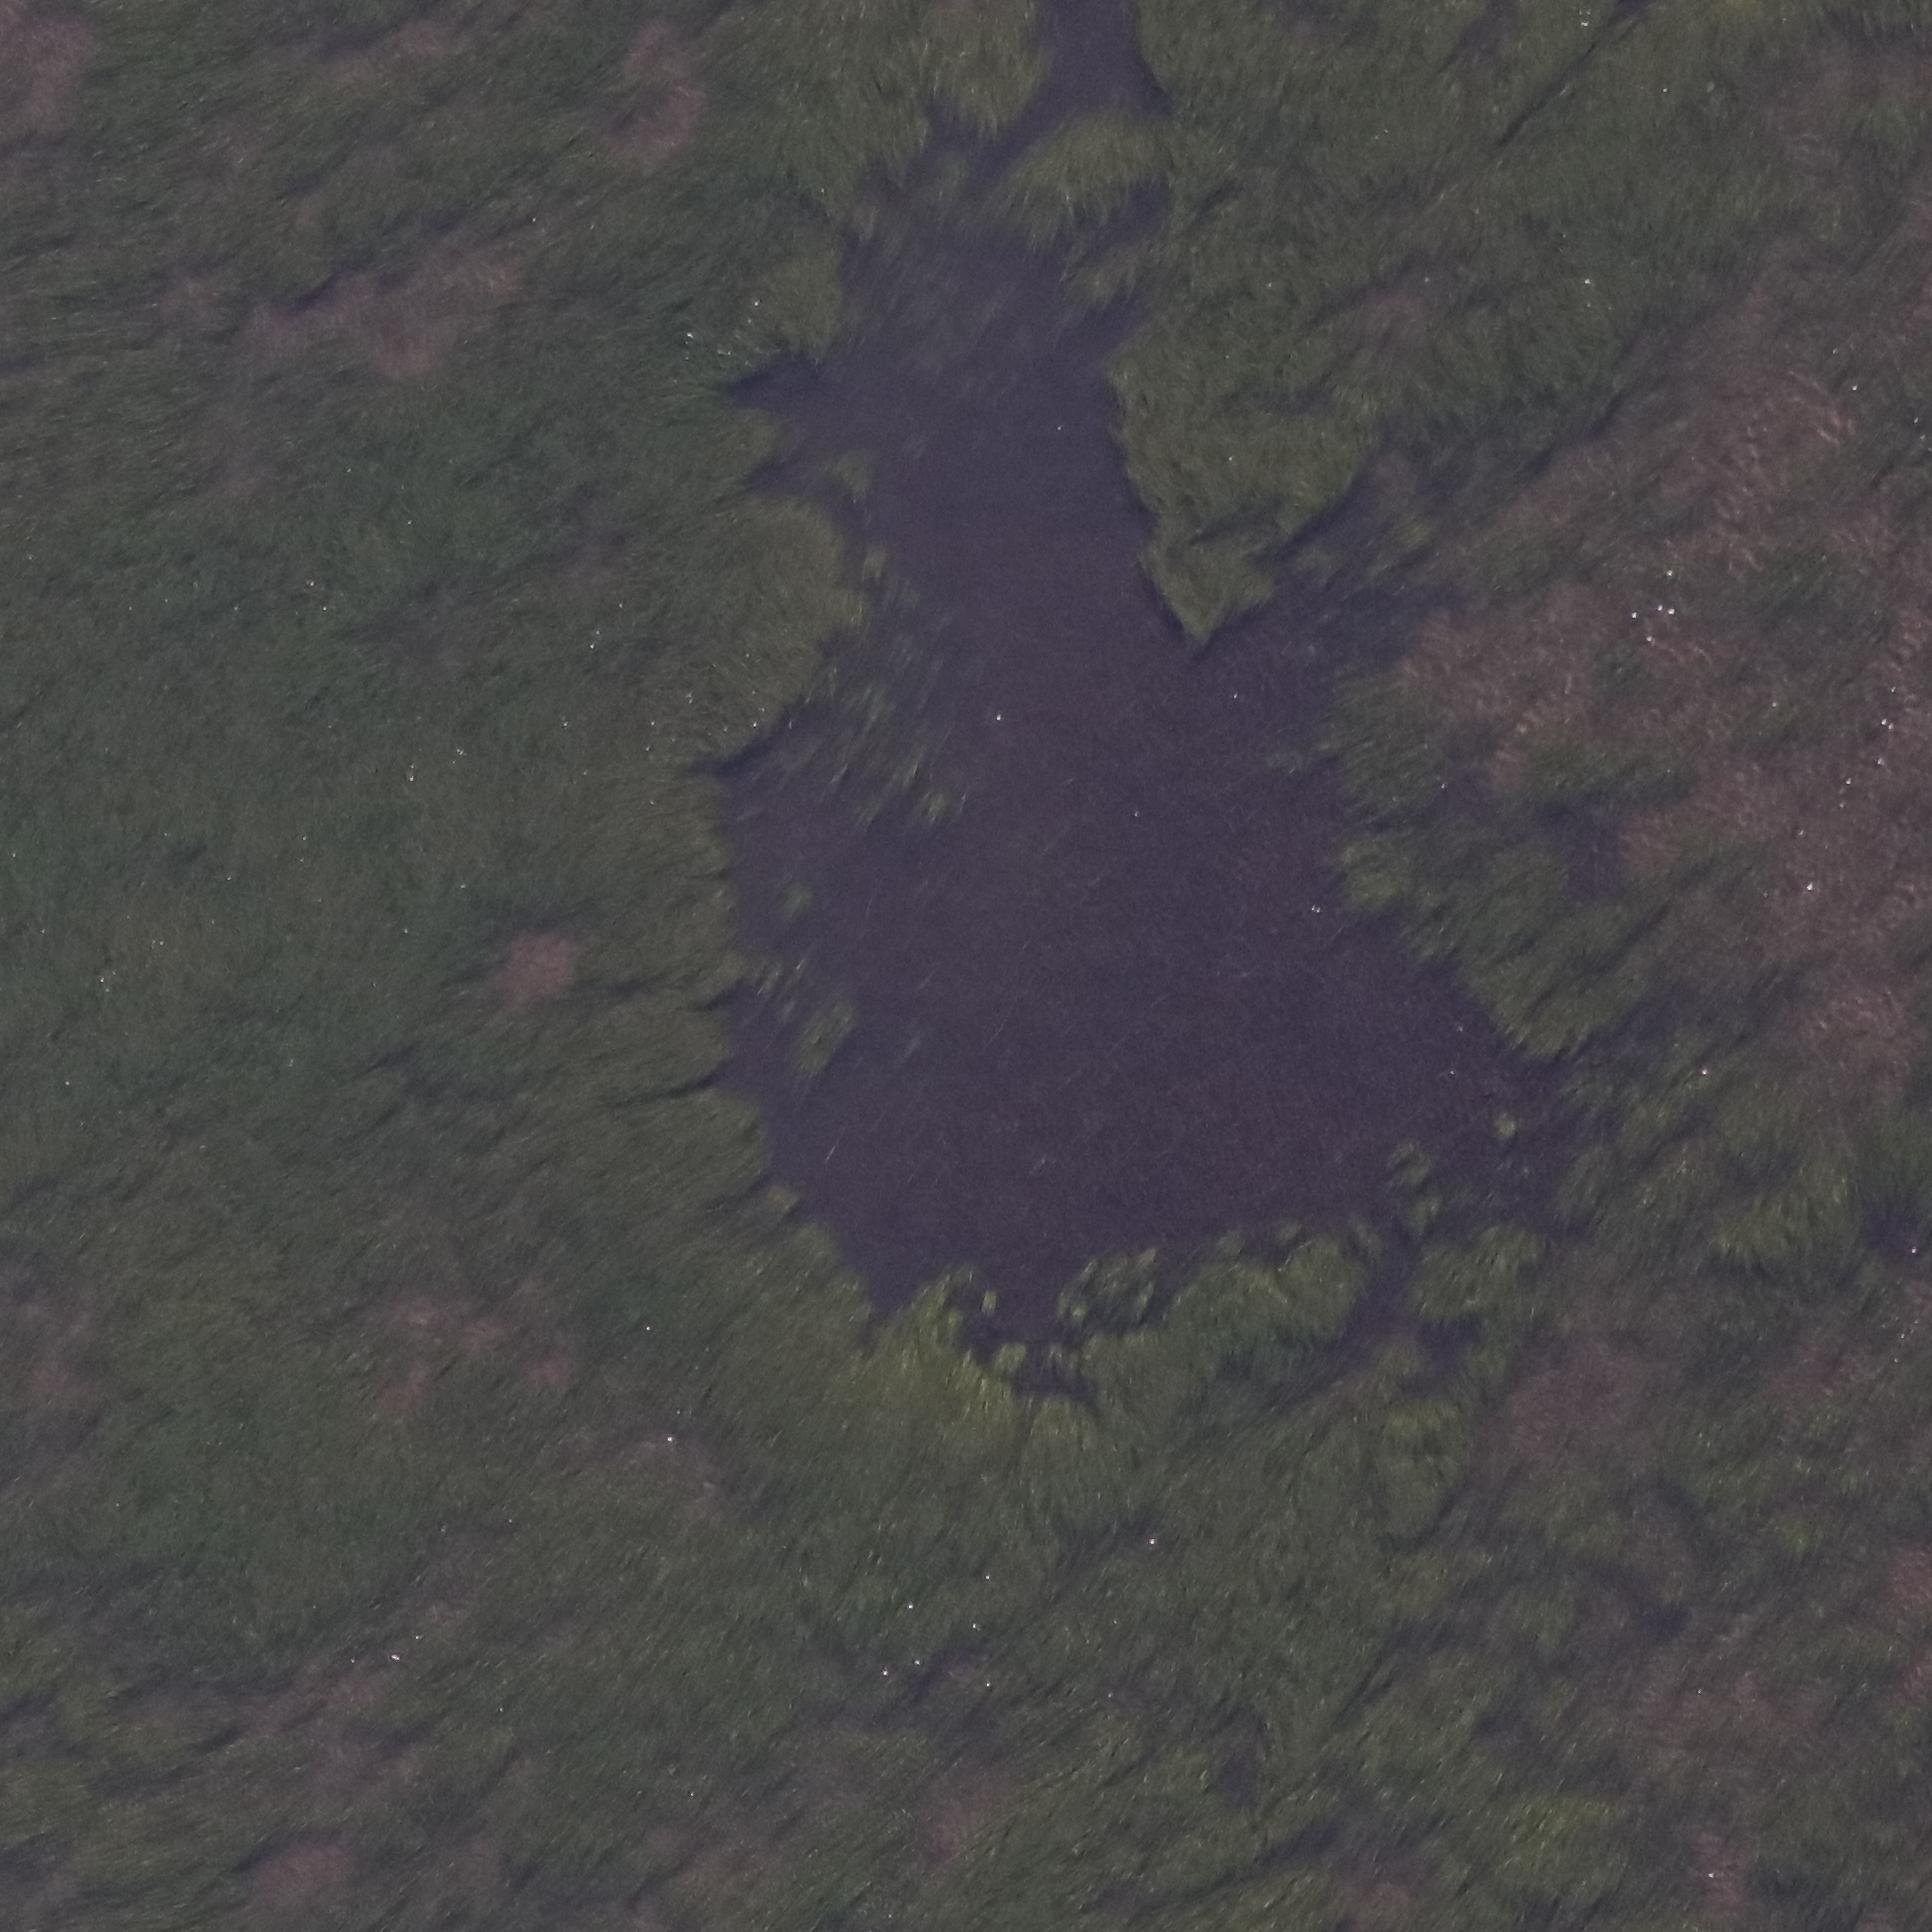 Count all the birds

0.